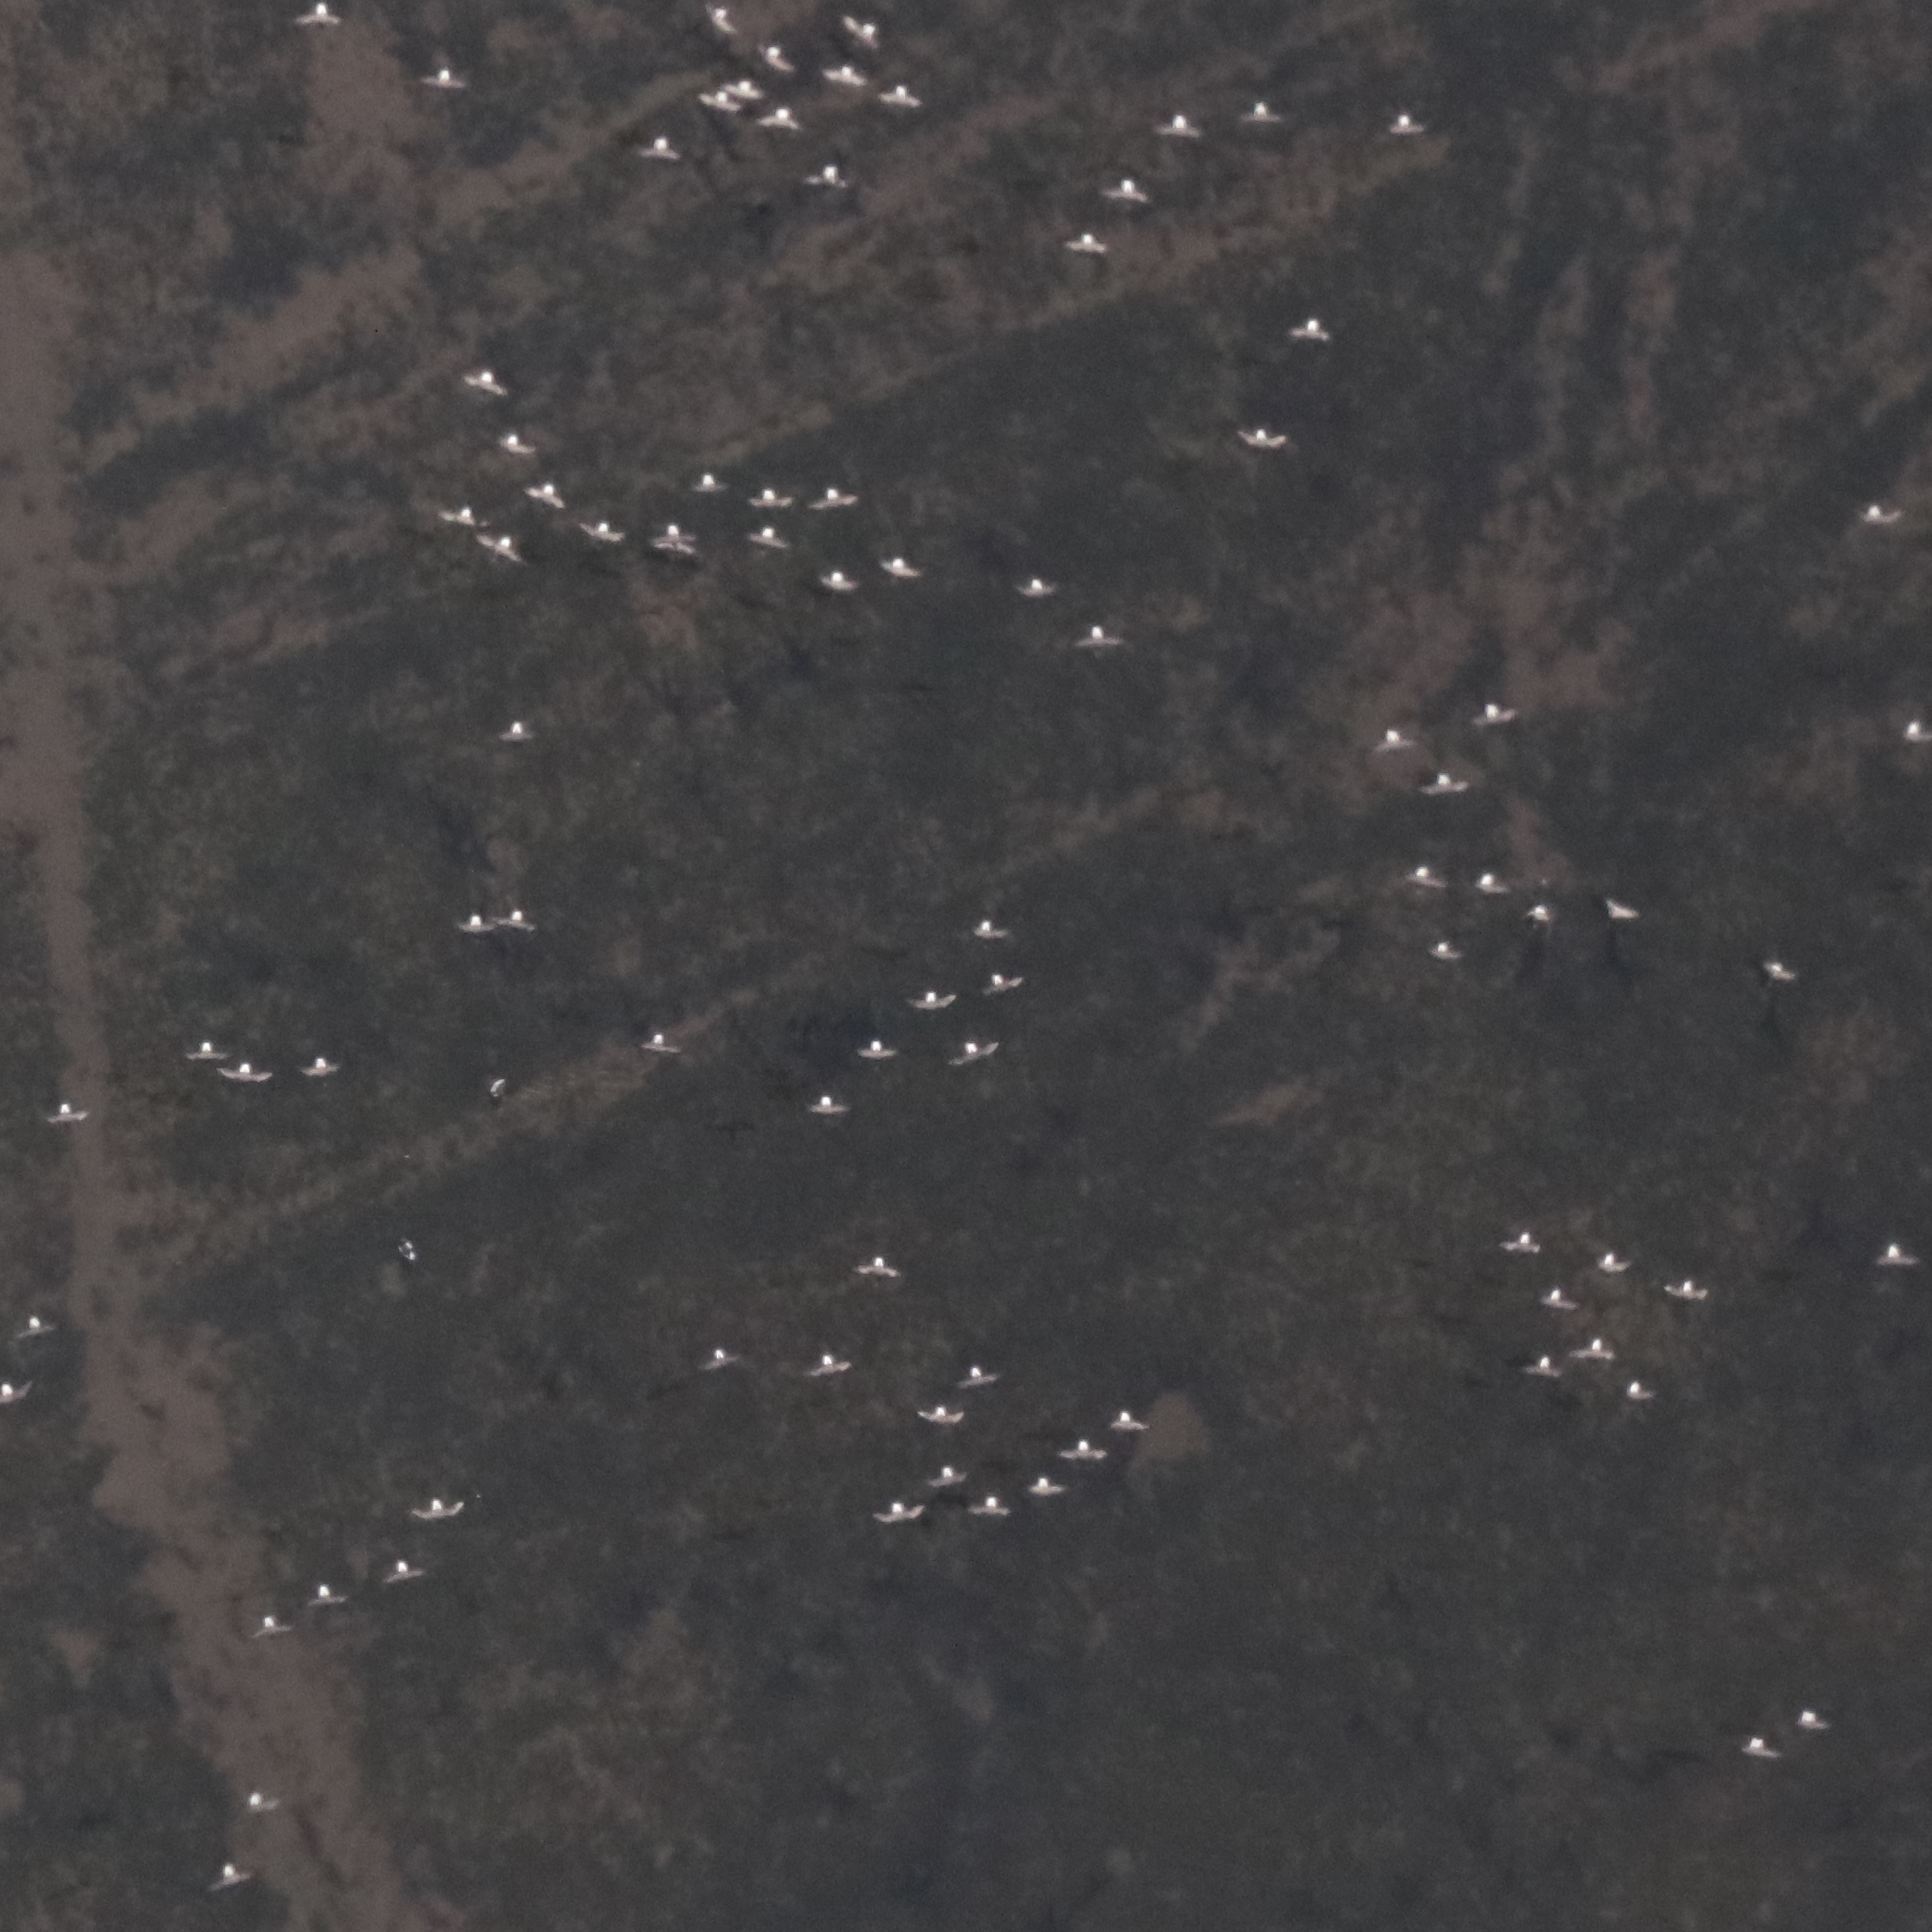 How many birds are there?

91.